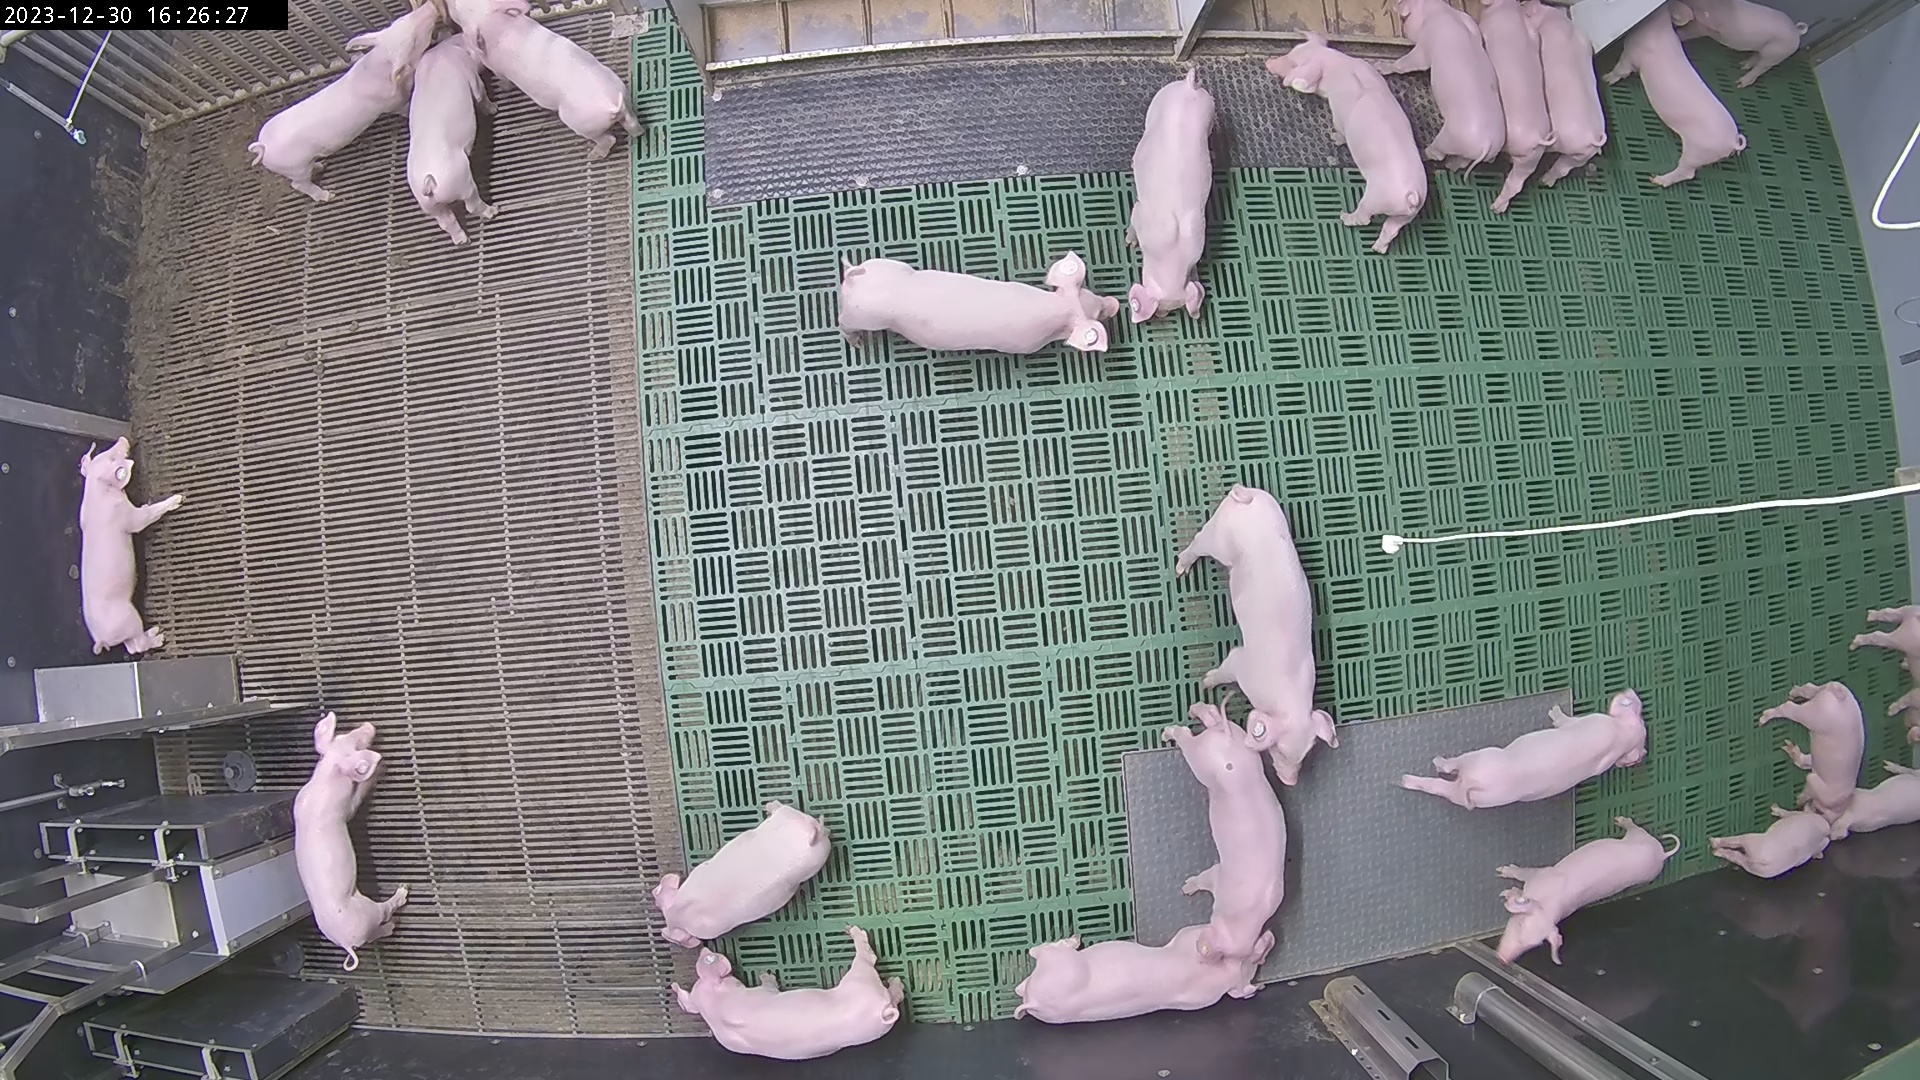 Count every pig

24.